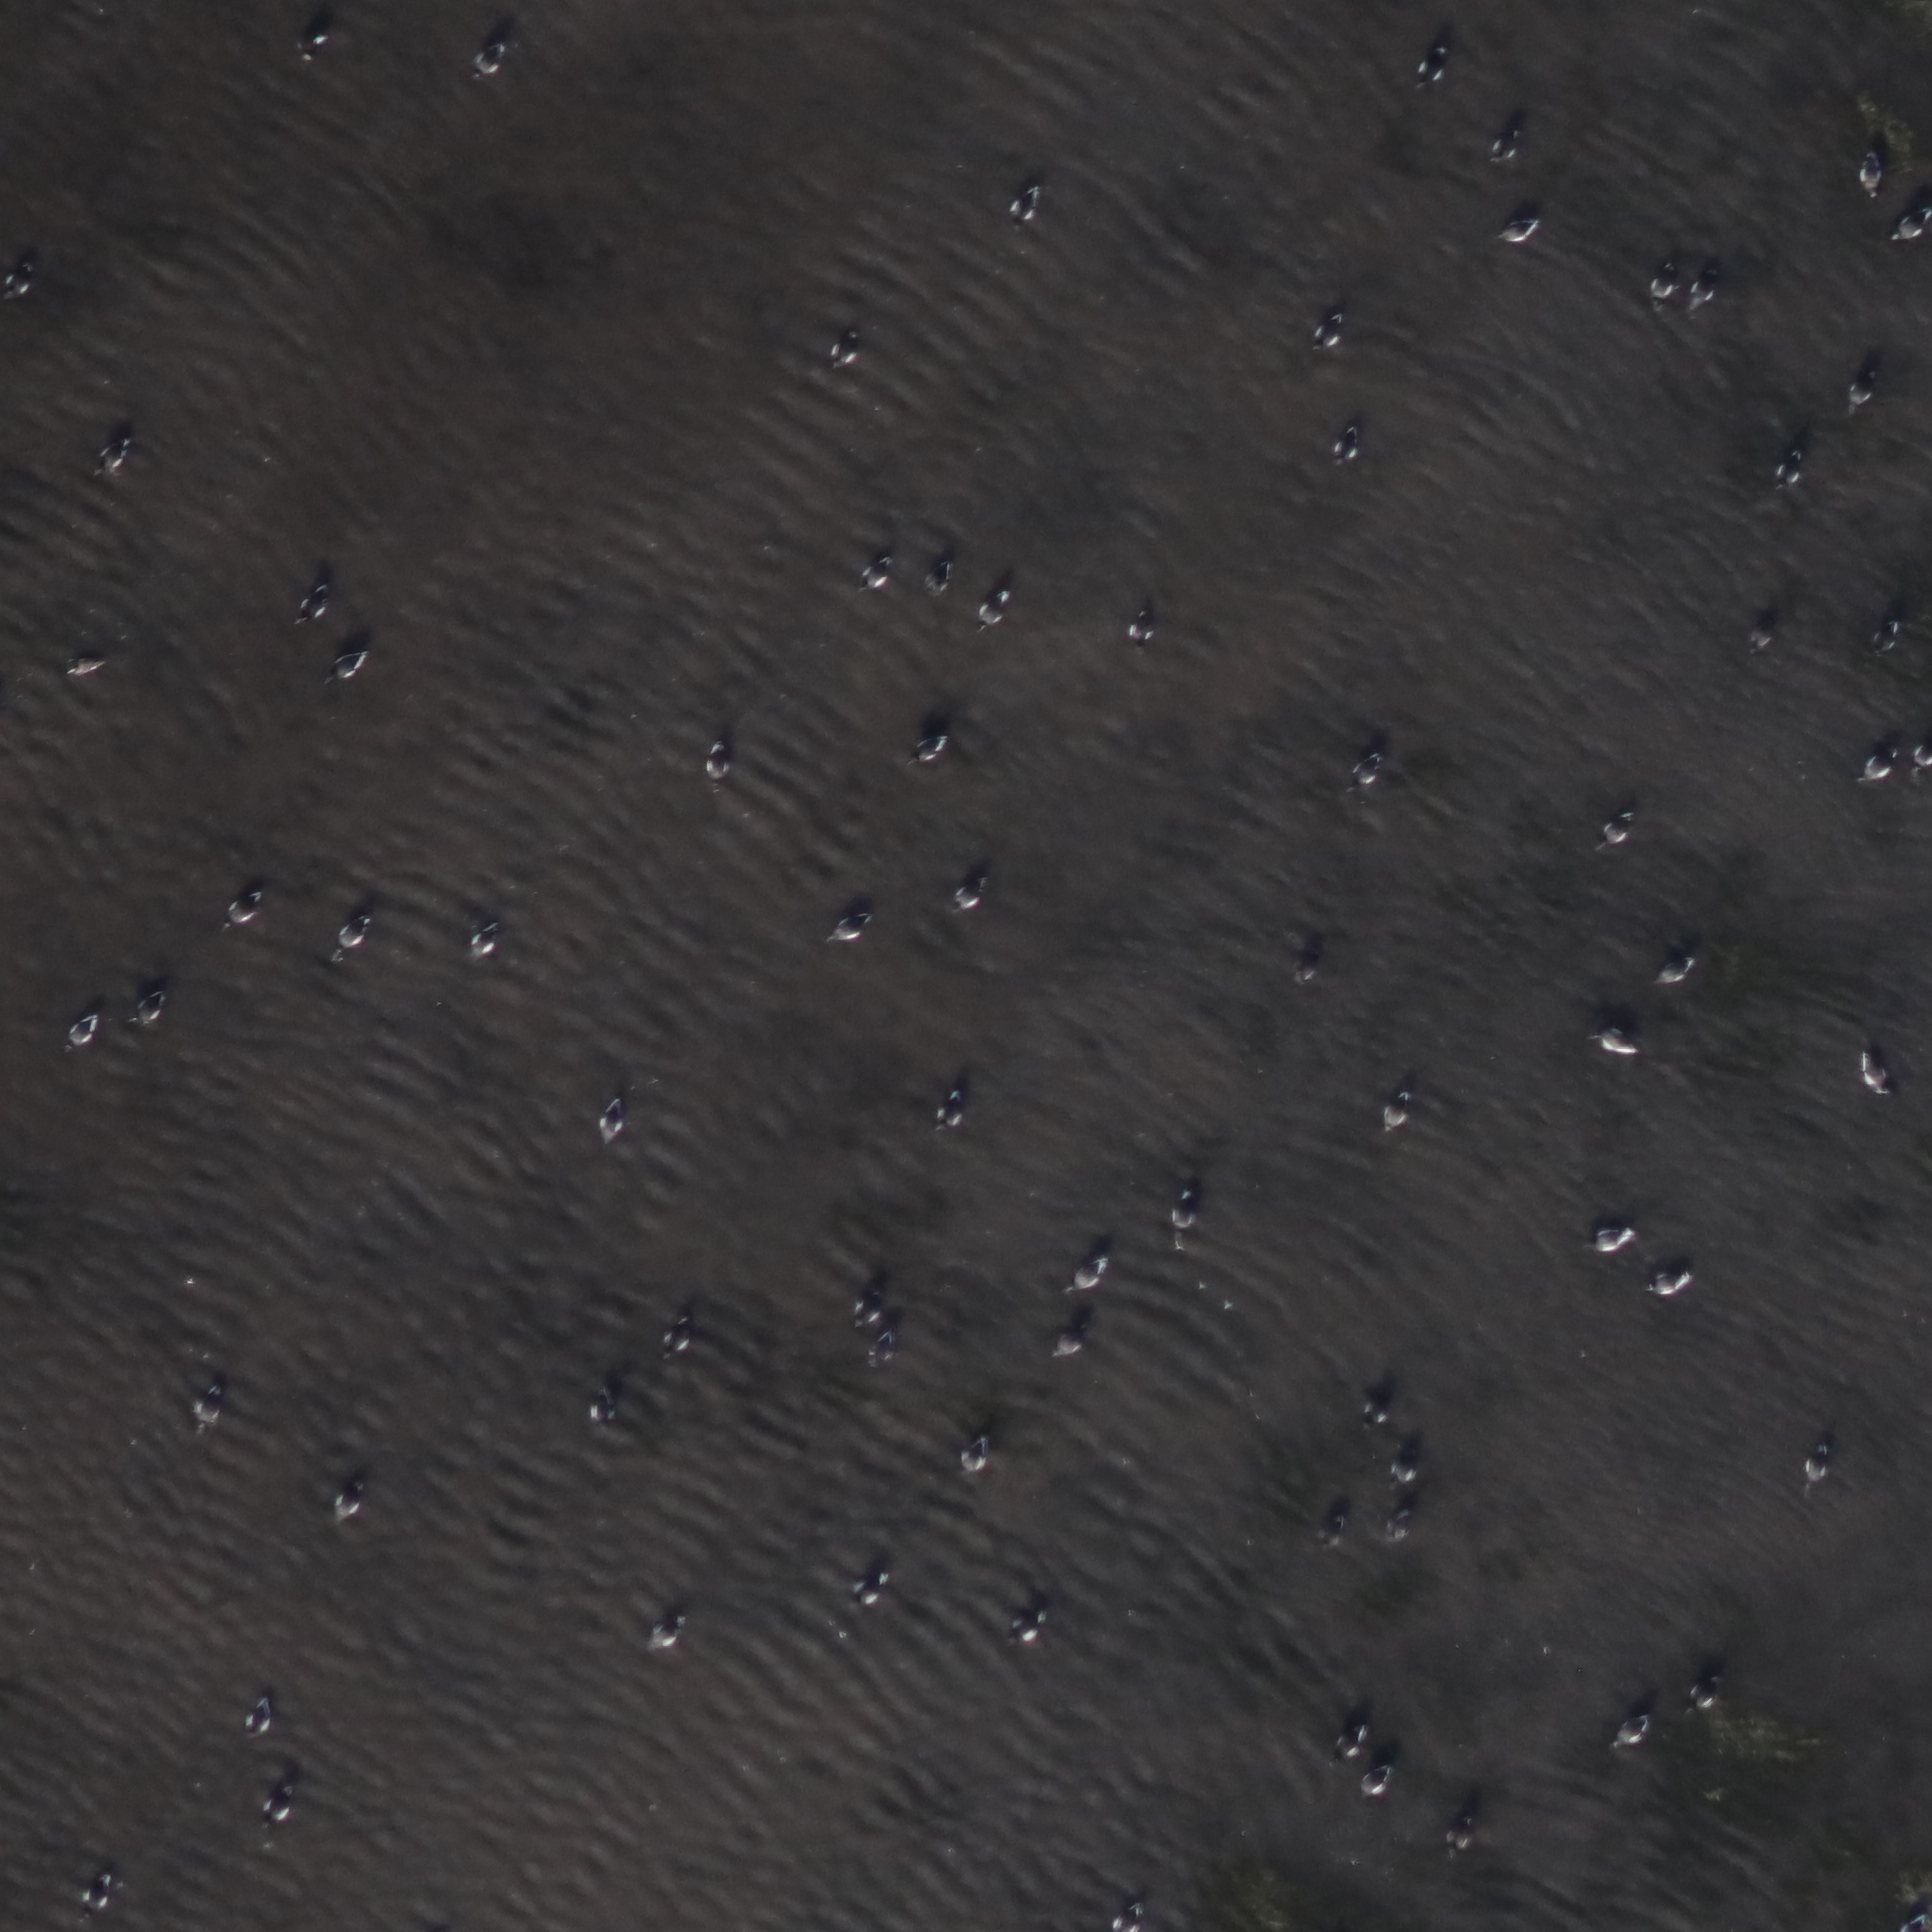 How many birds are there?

76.